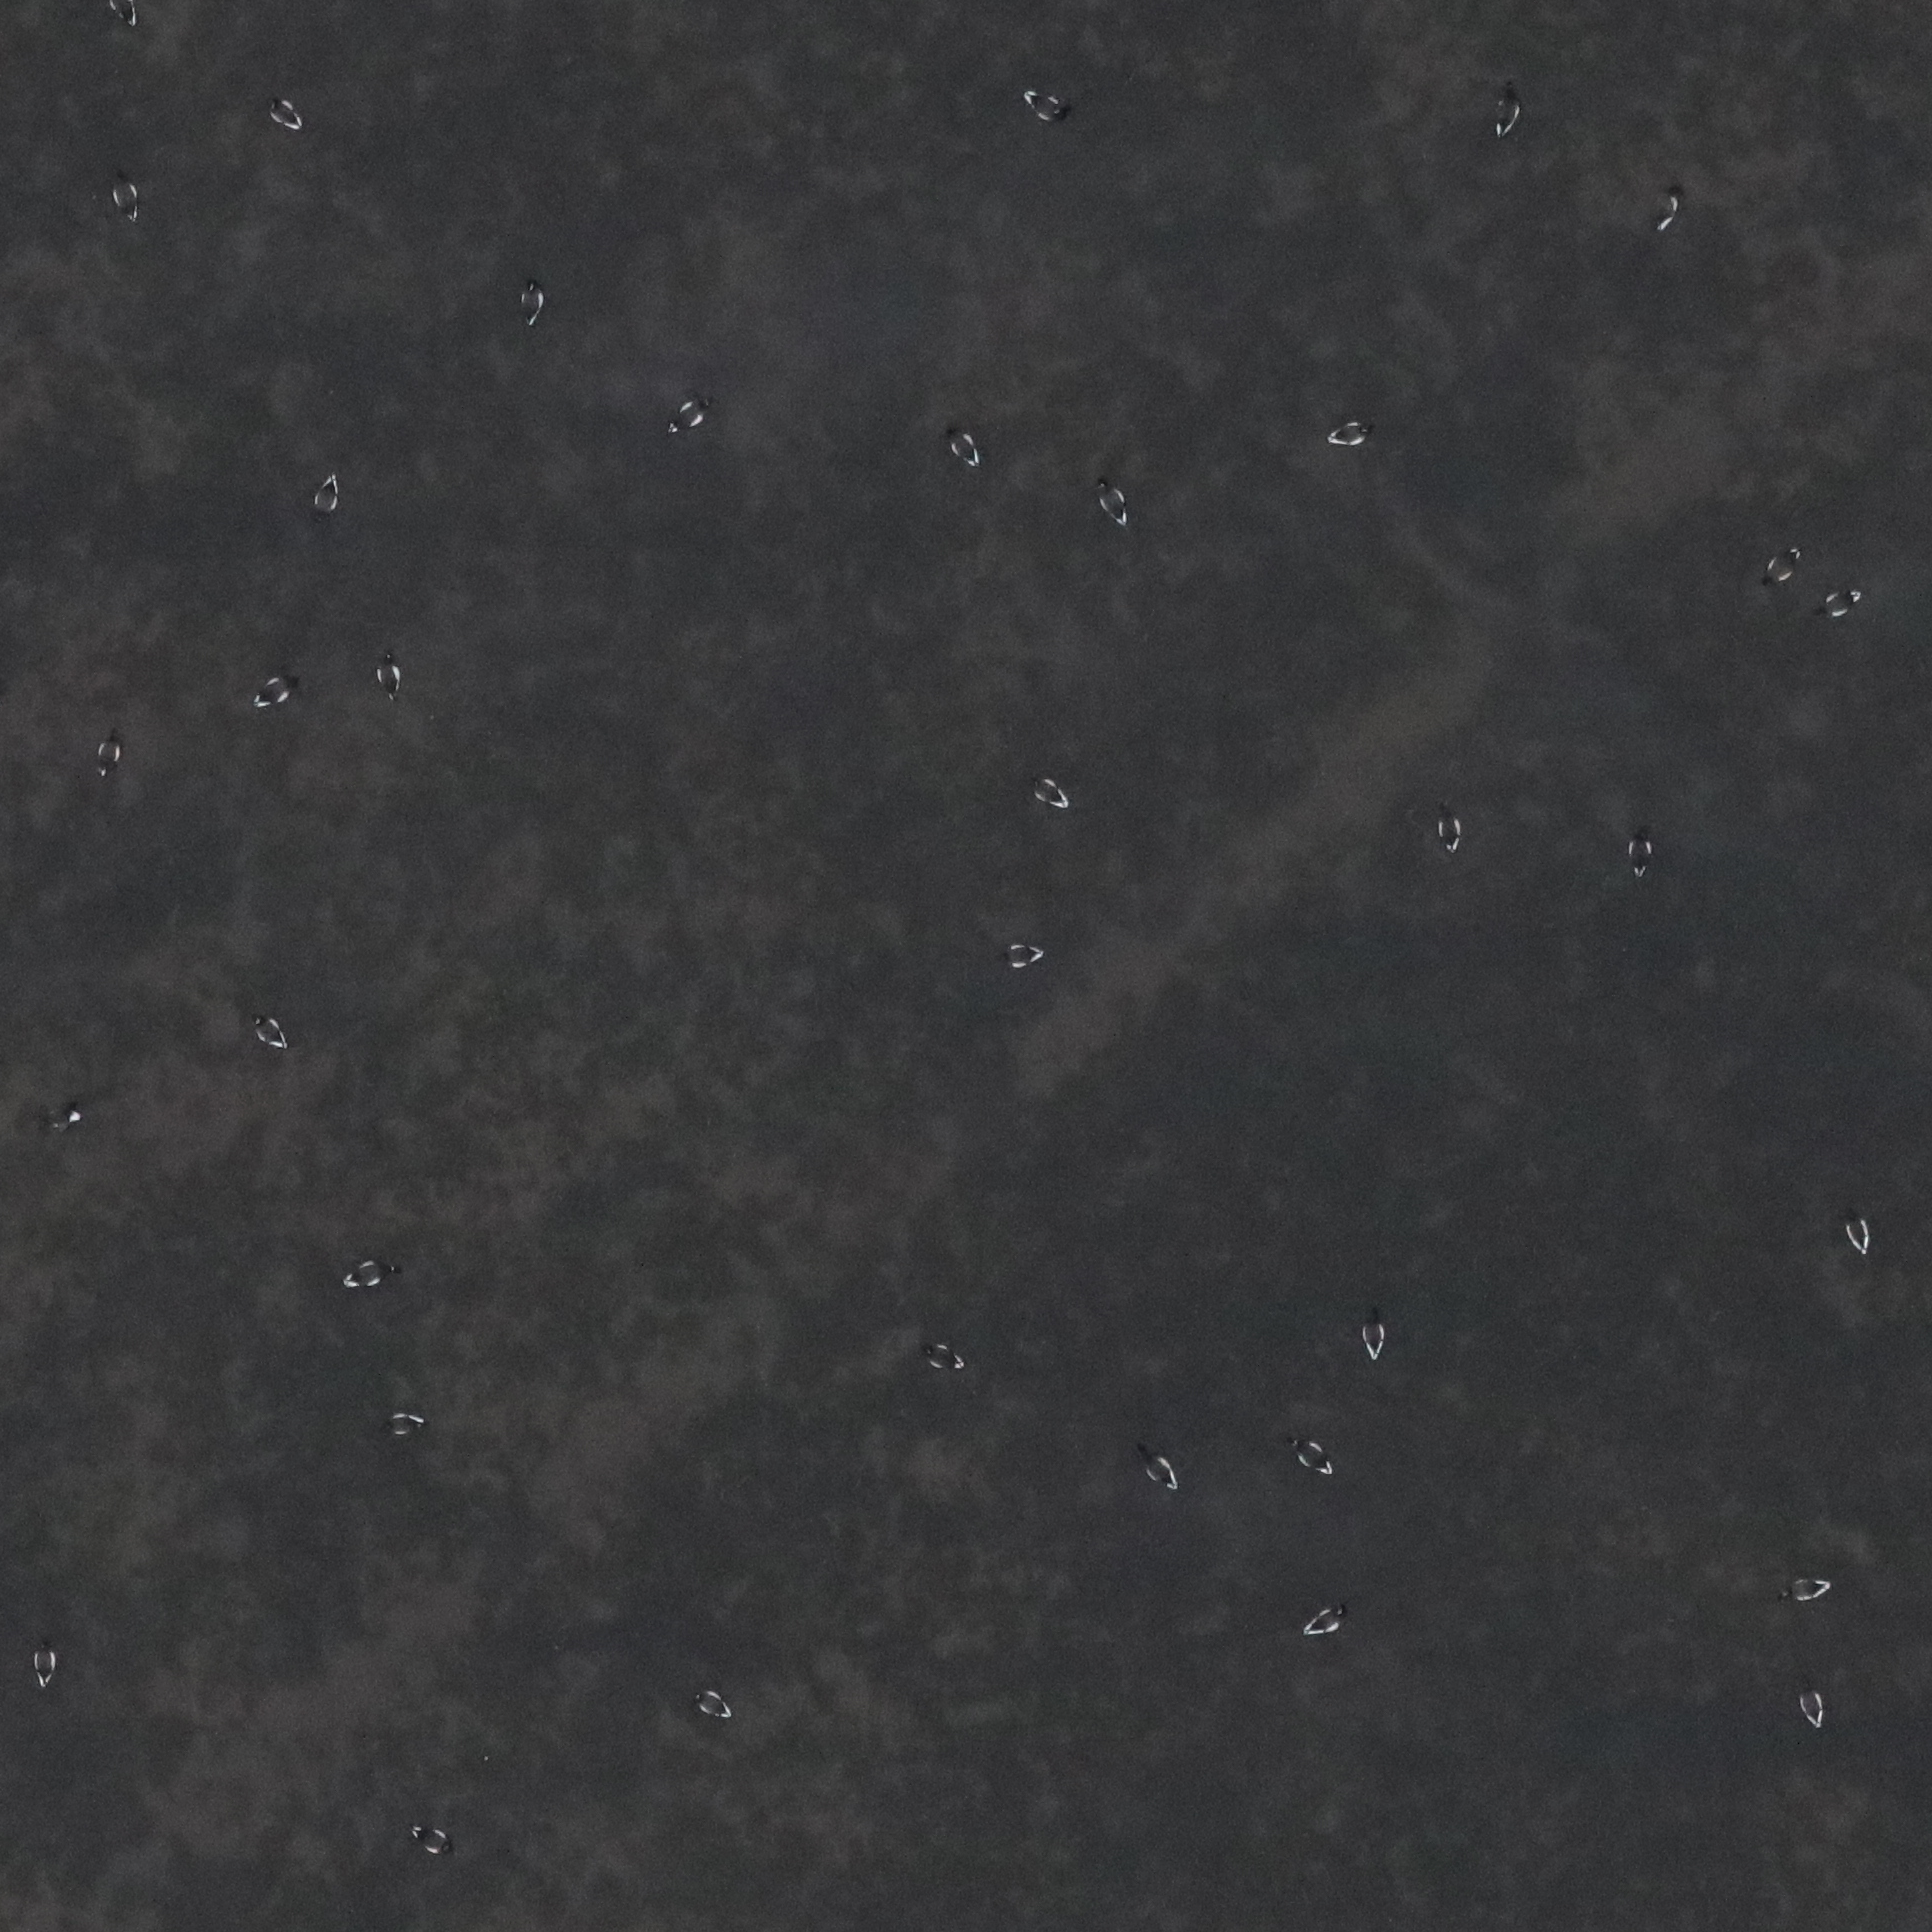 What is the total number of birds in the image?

36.